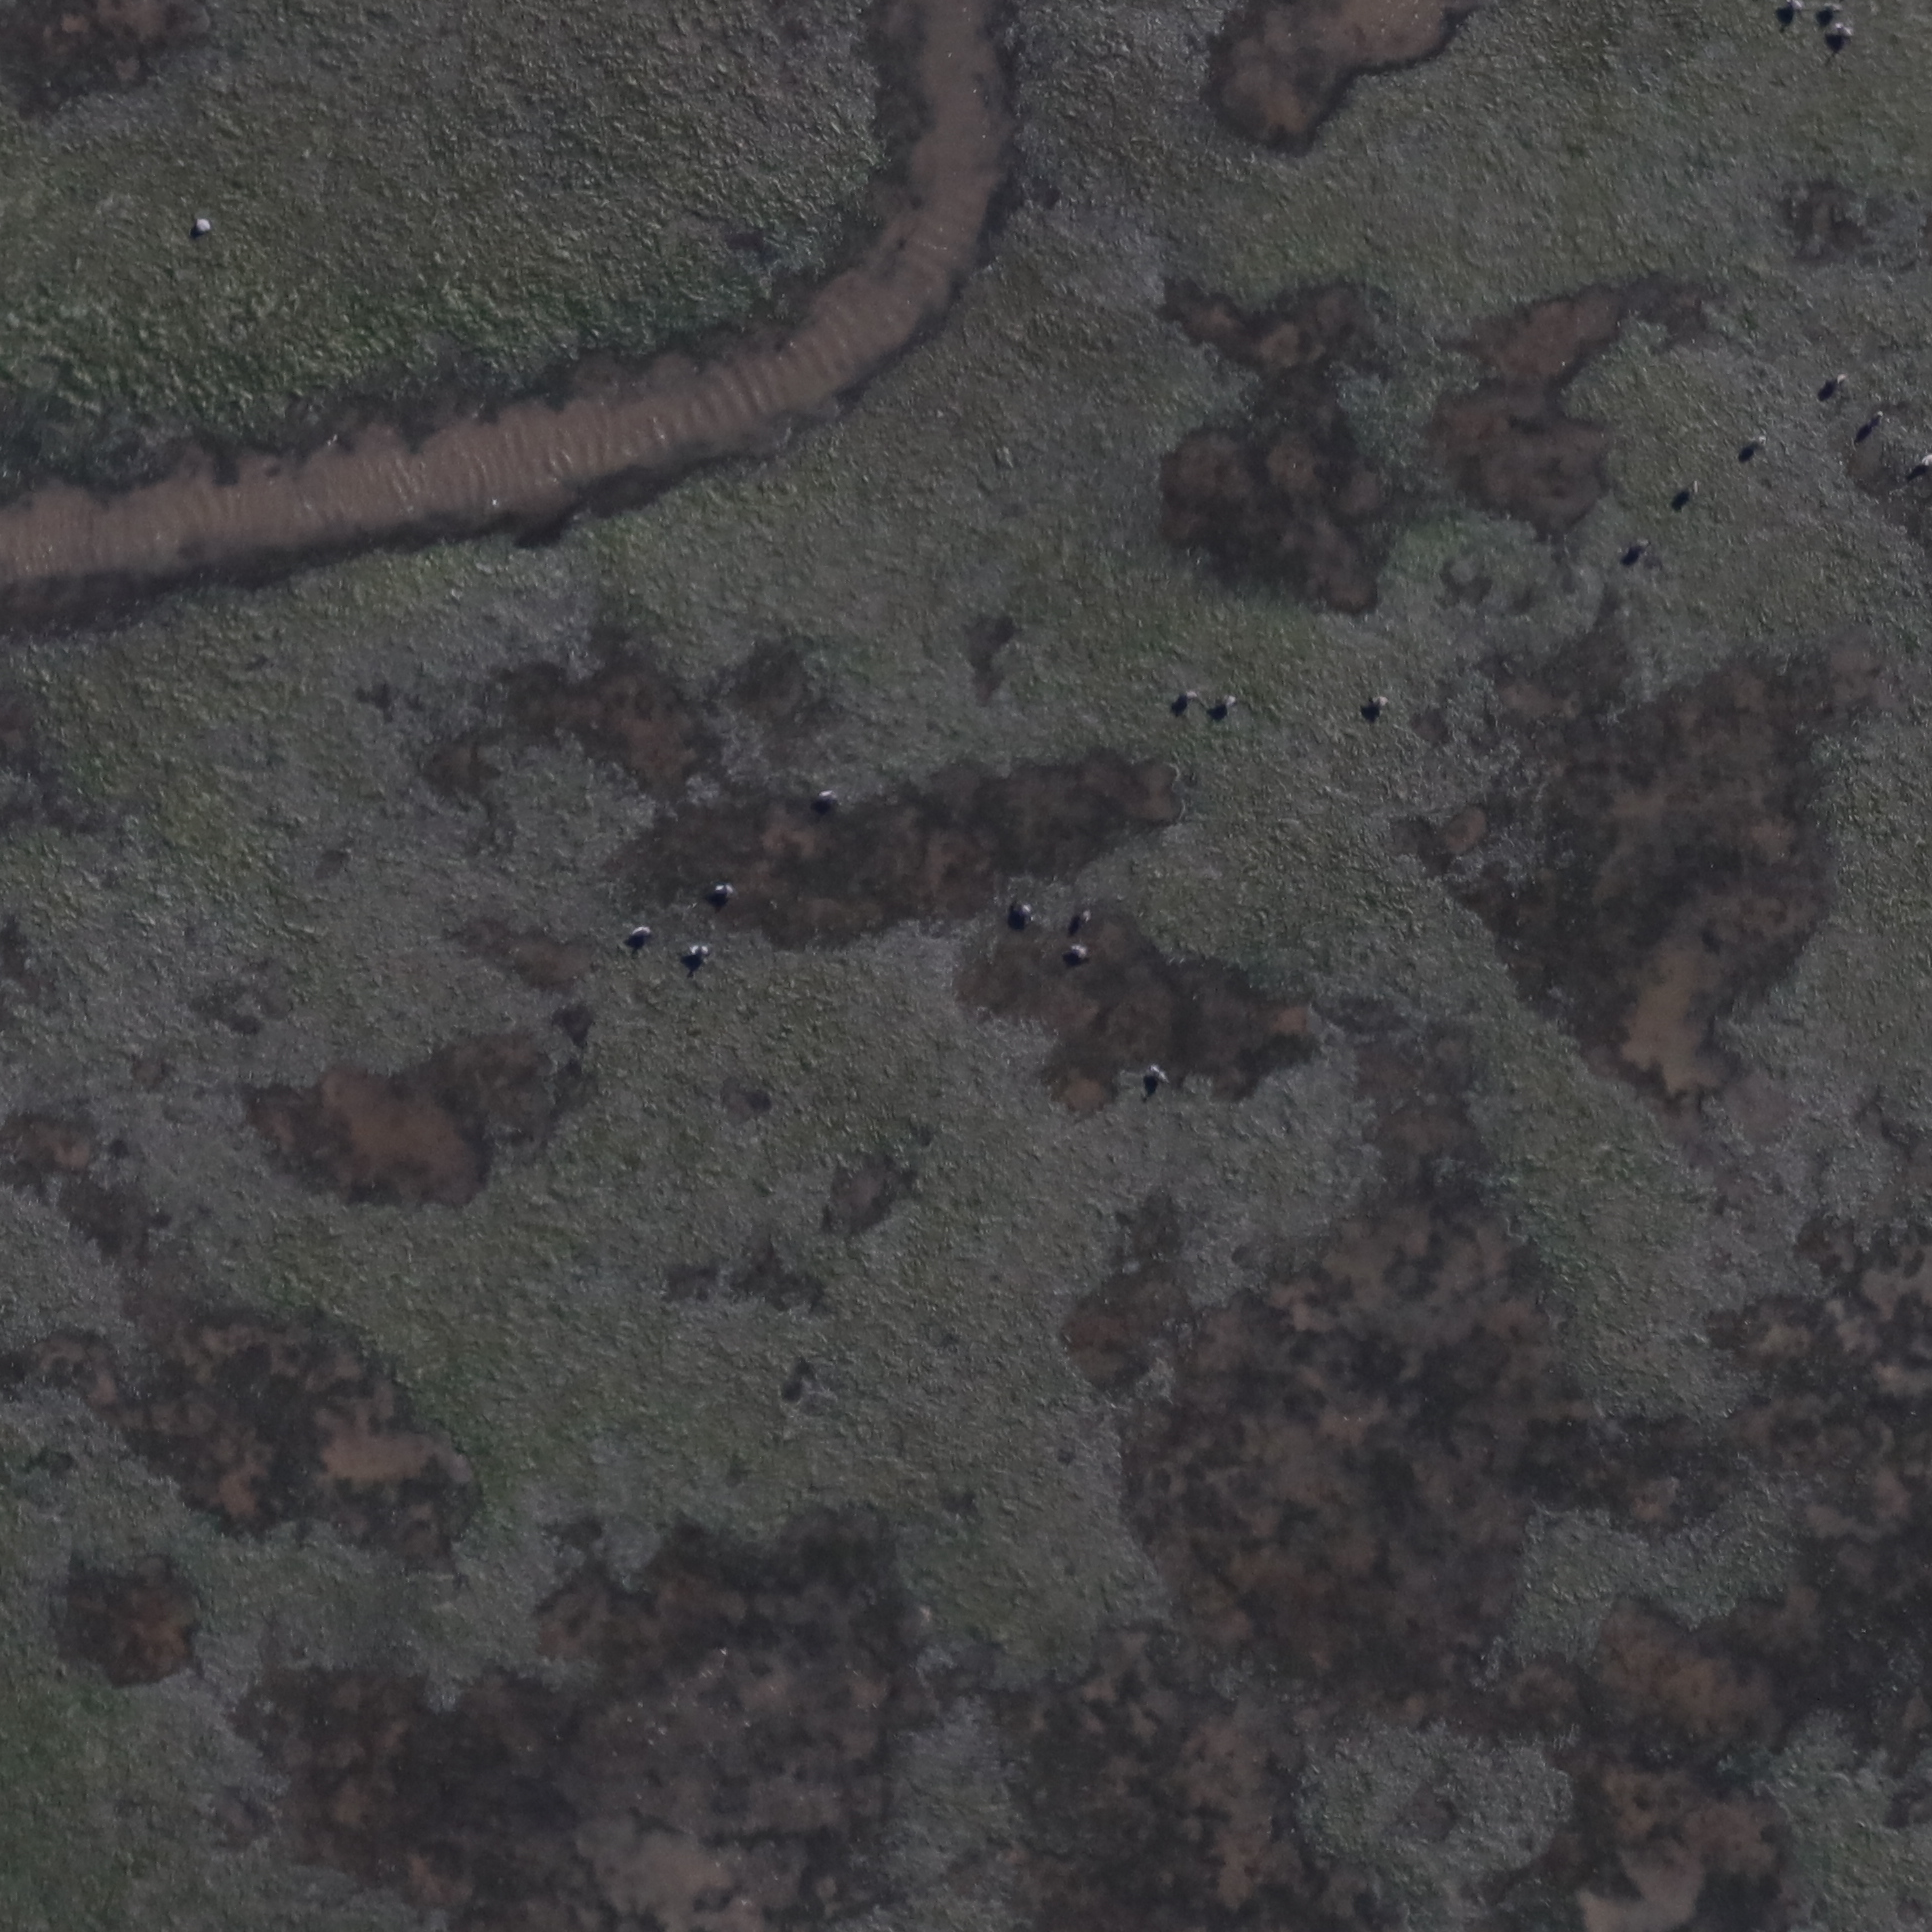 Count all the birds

20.